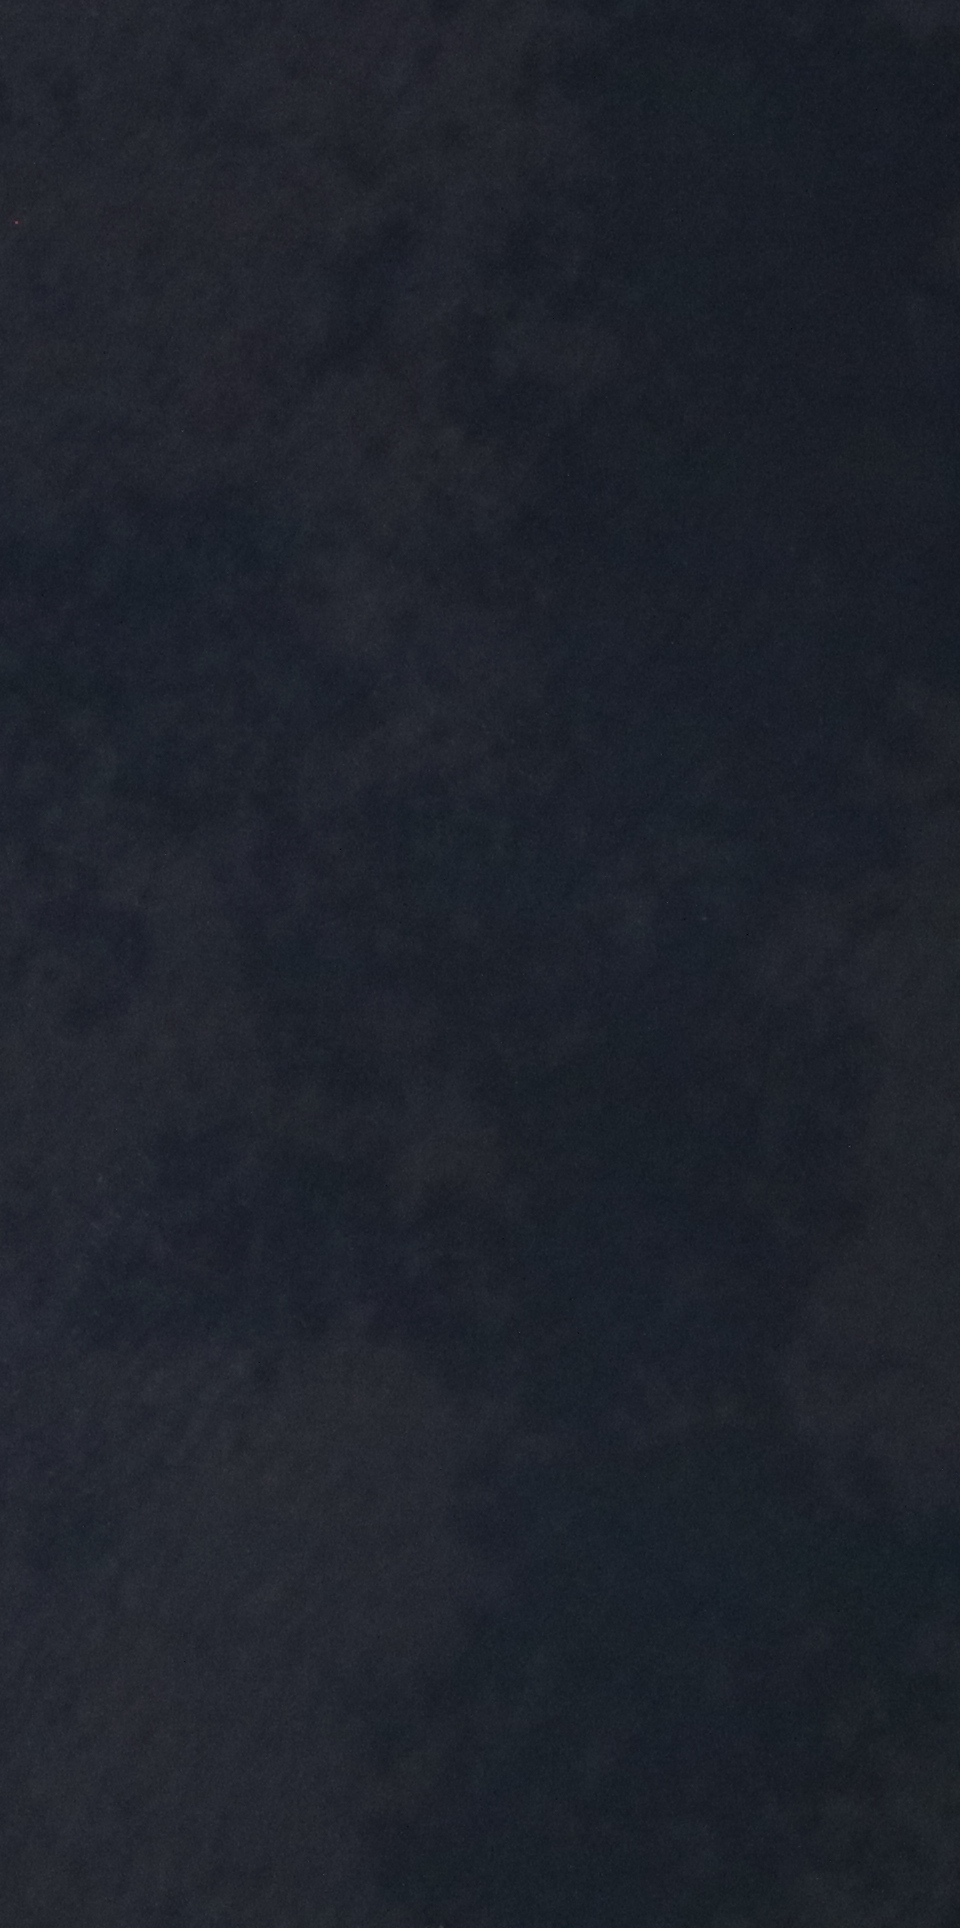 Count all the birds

0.